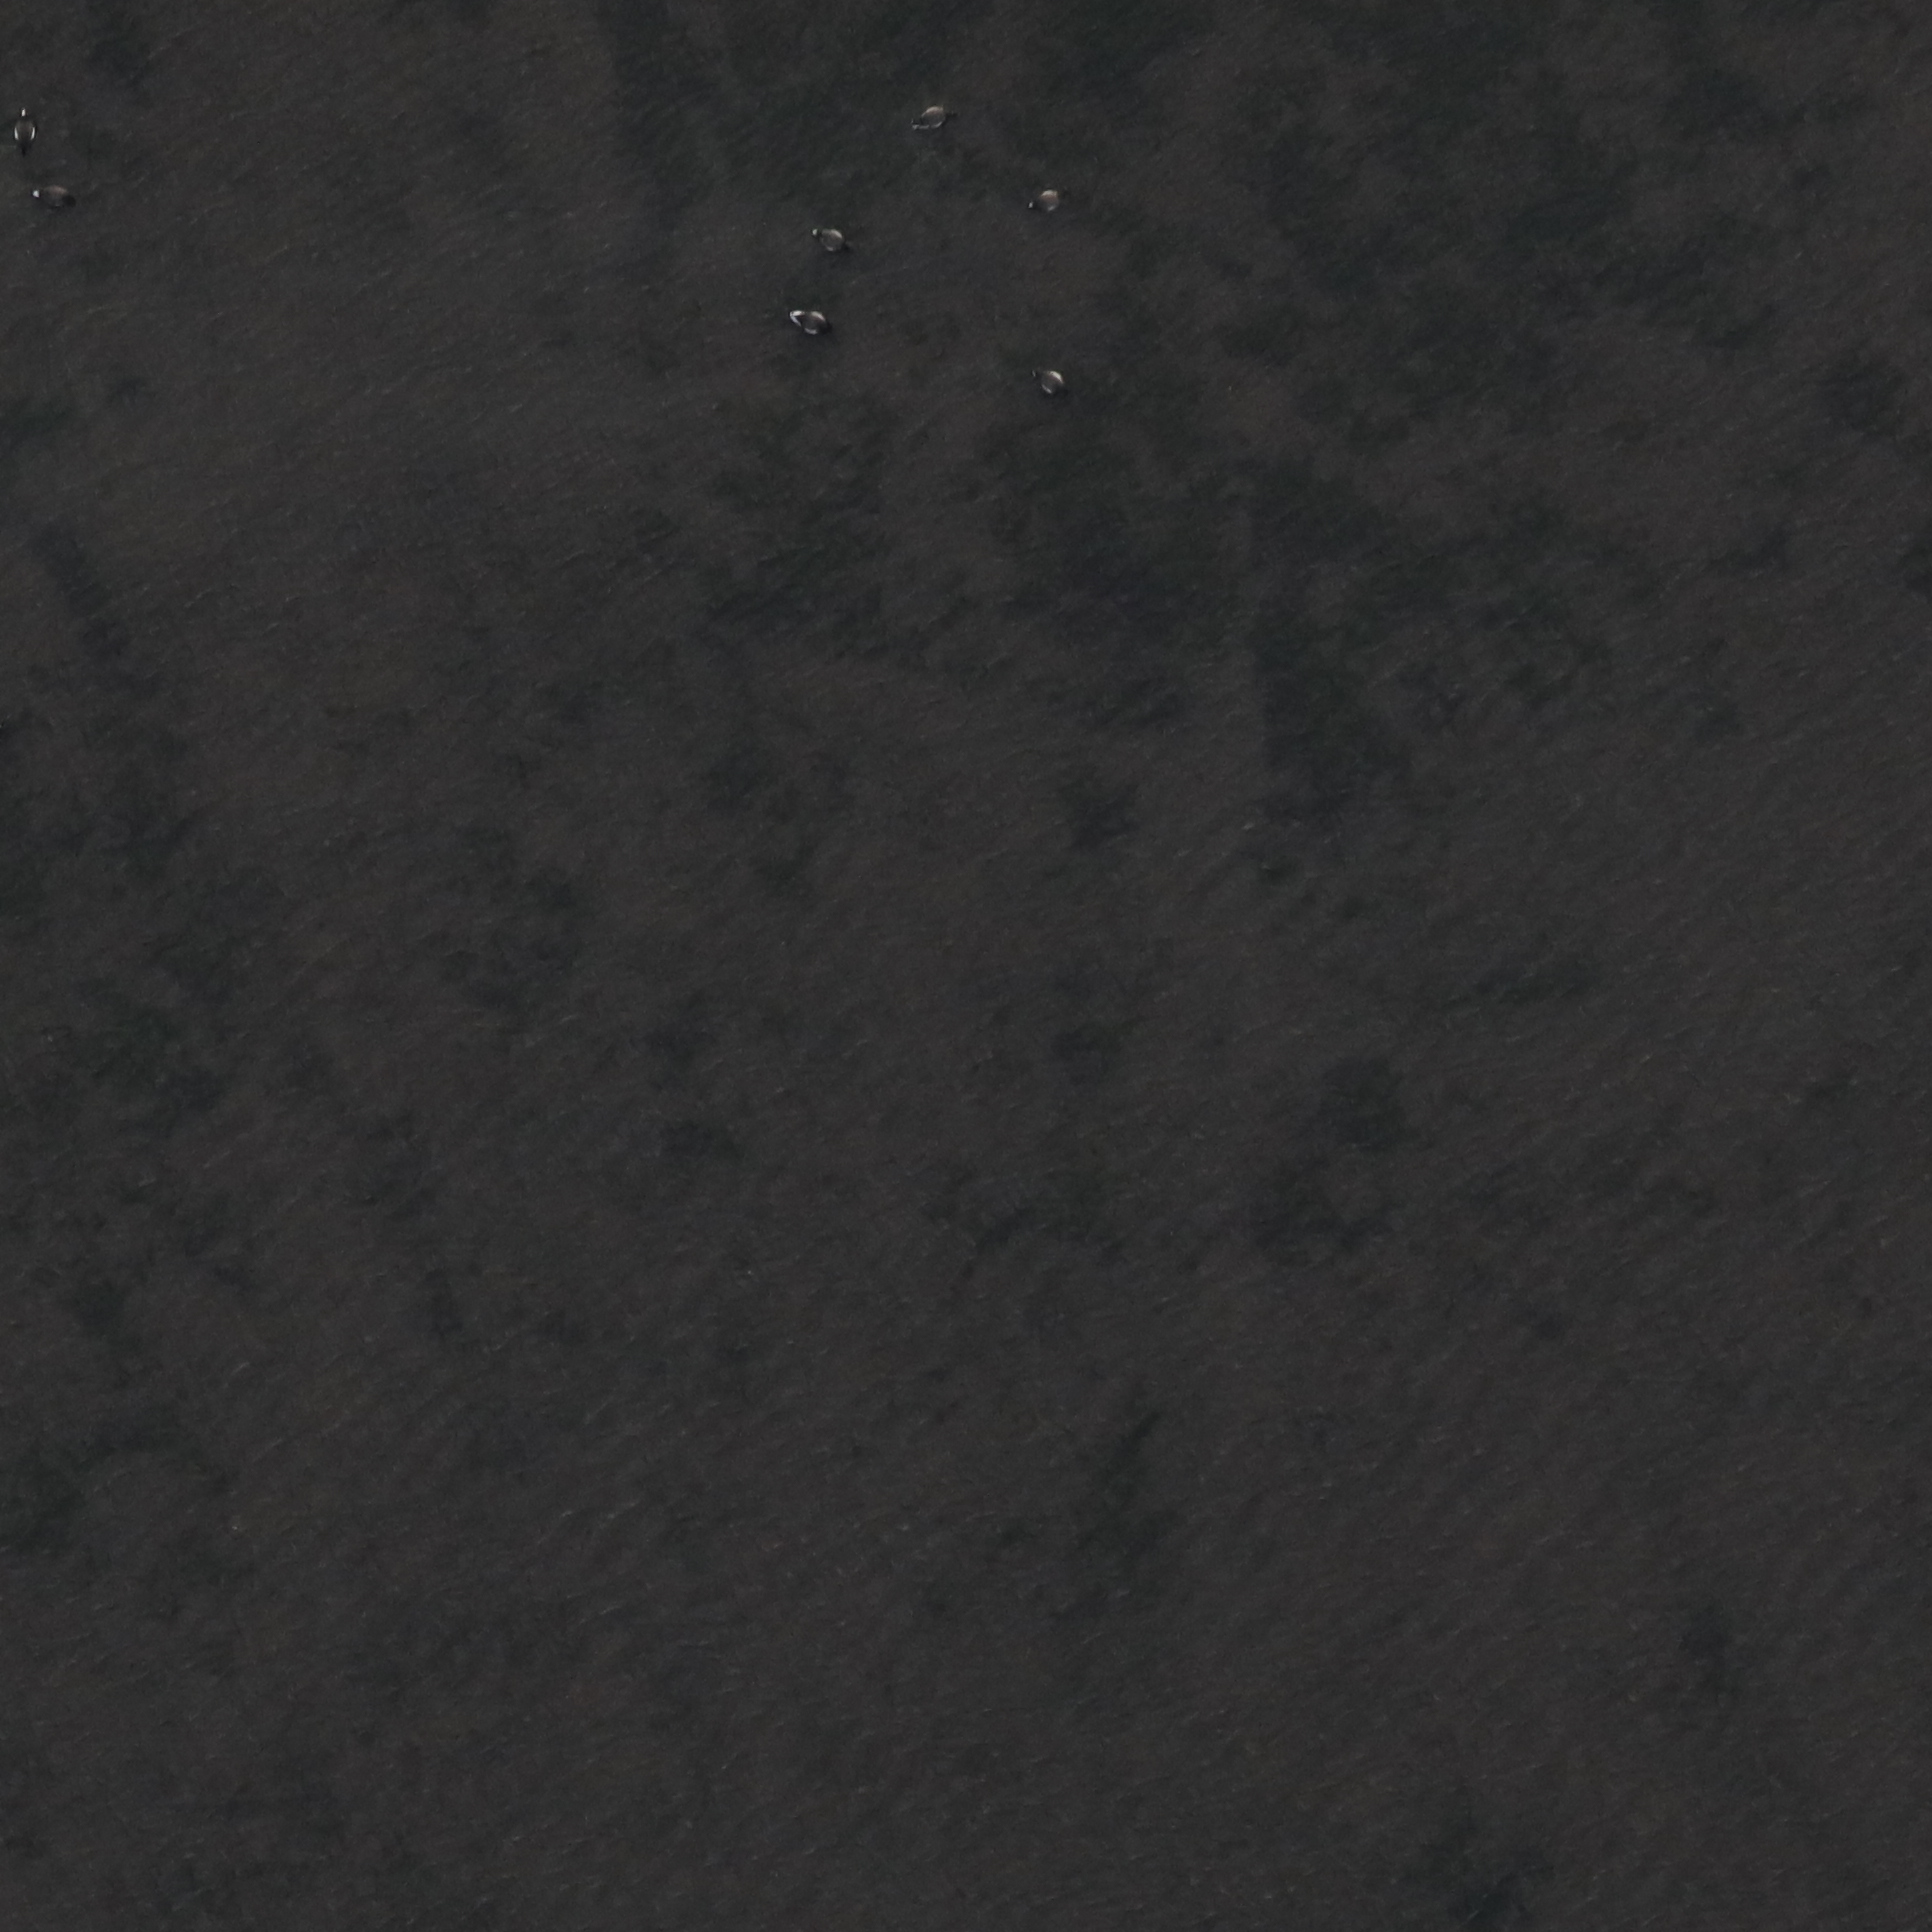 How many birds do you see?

7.